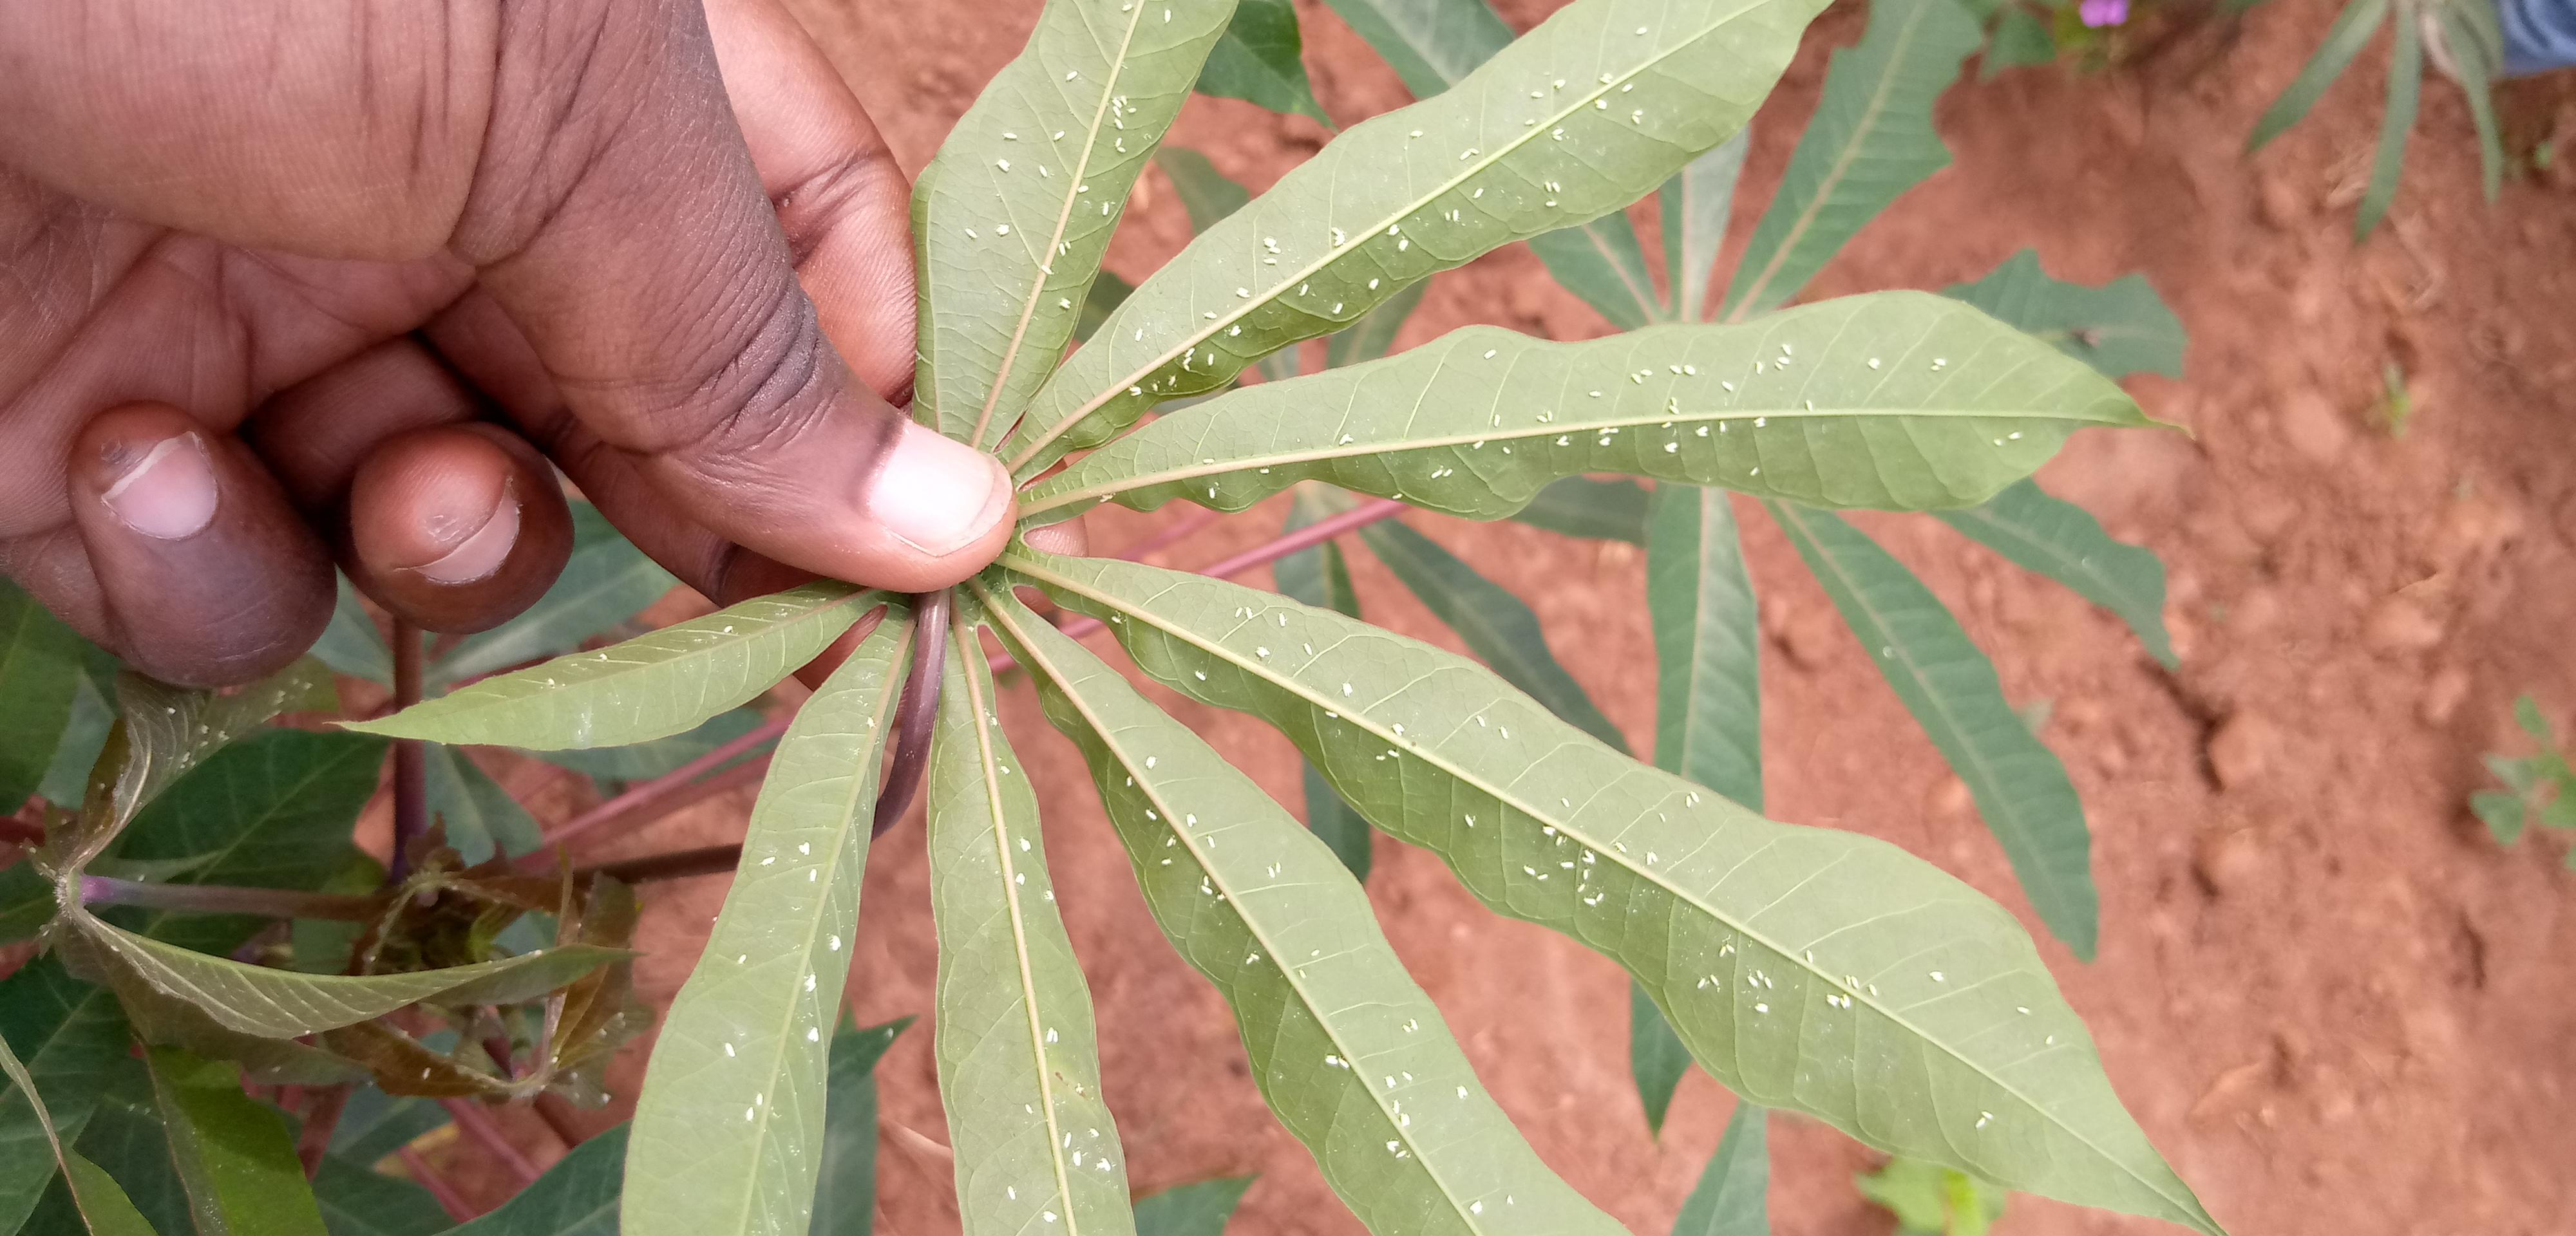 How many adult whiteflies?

173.